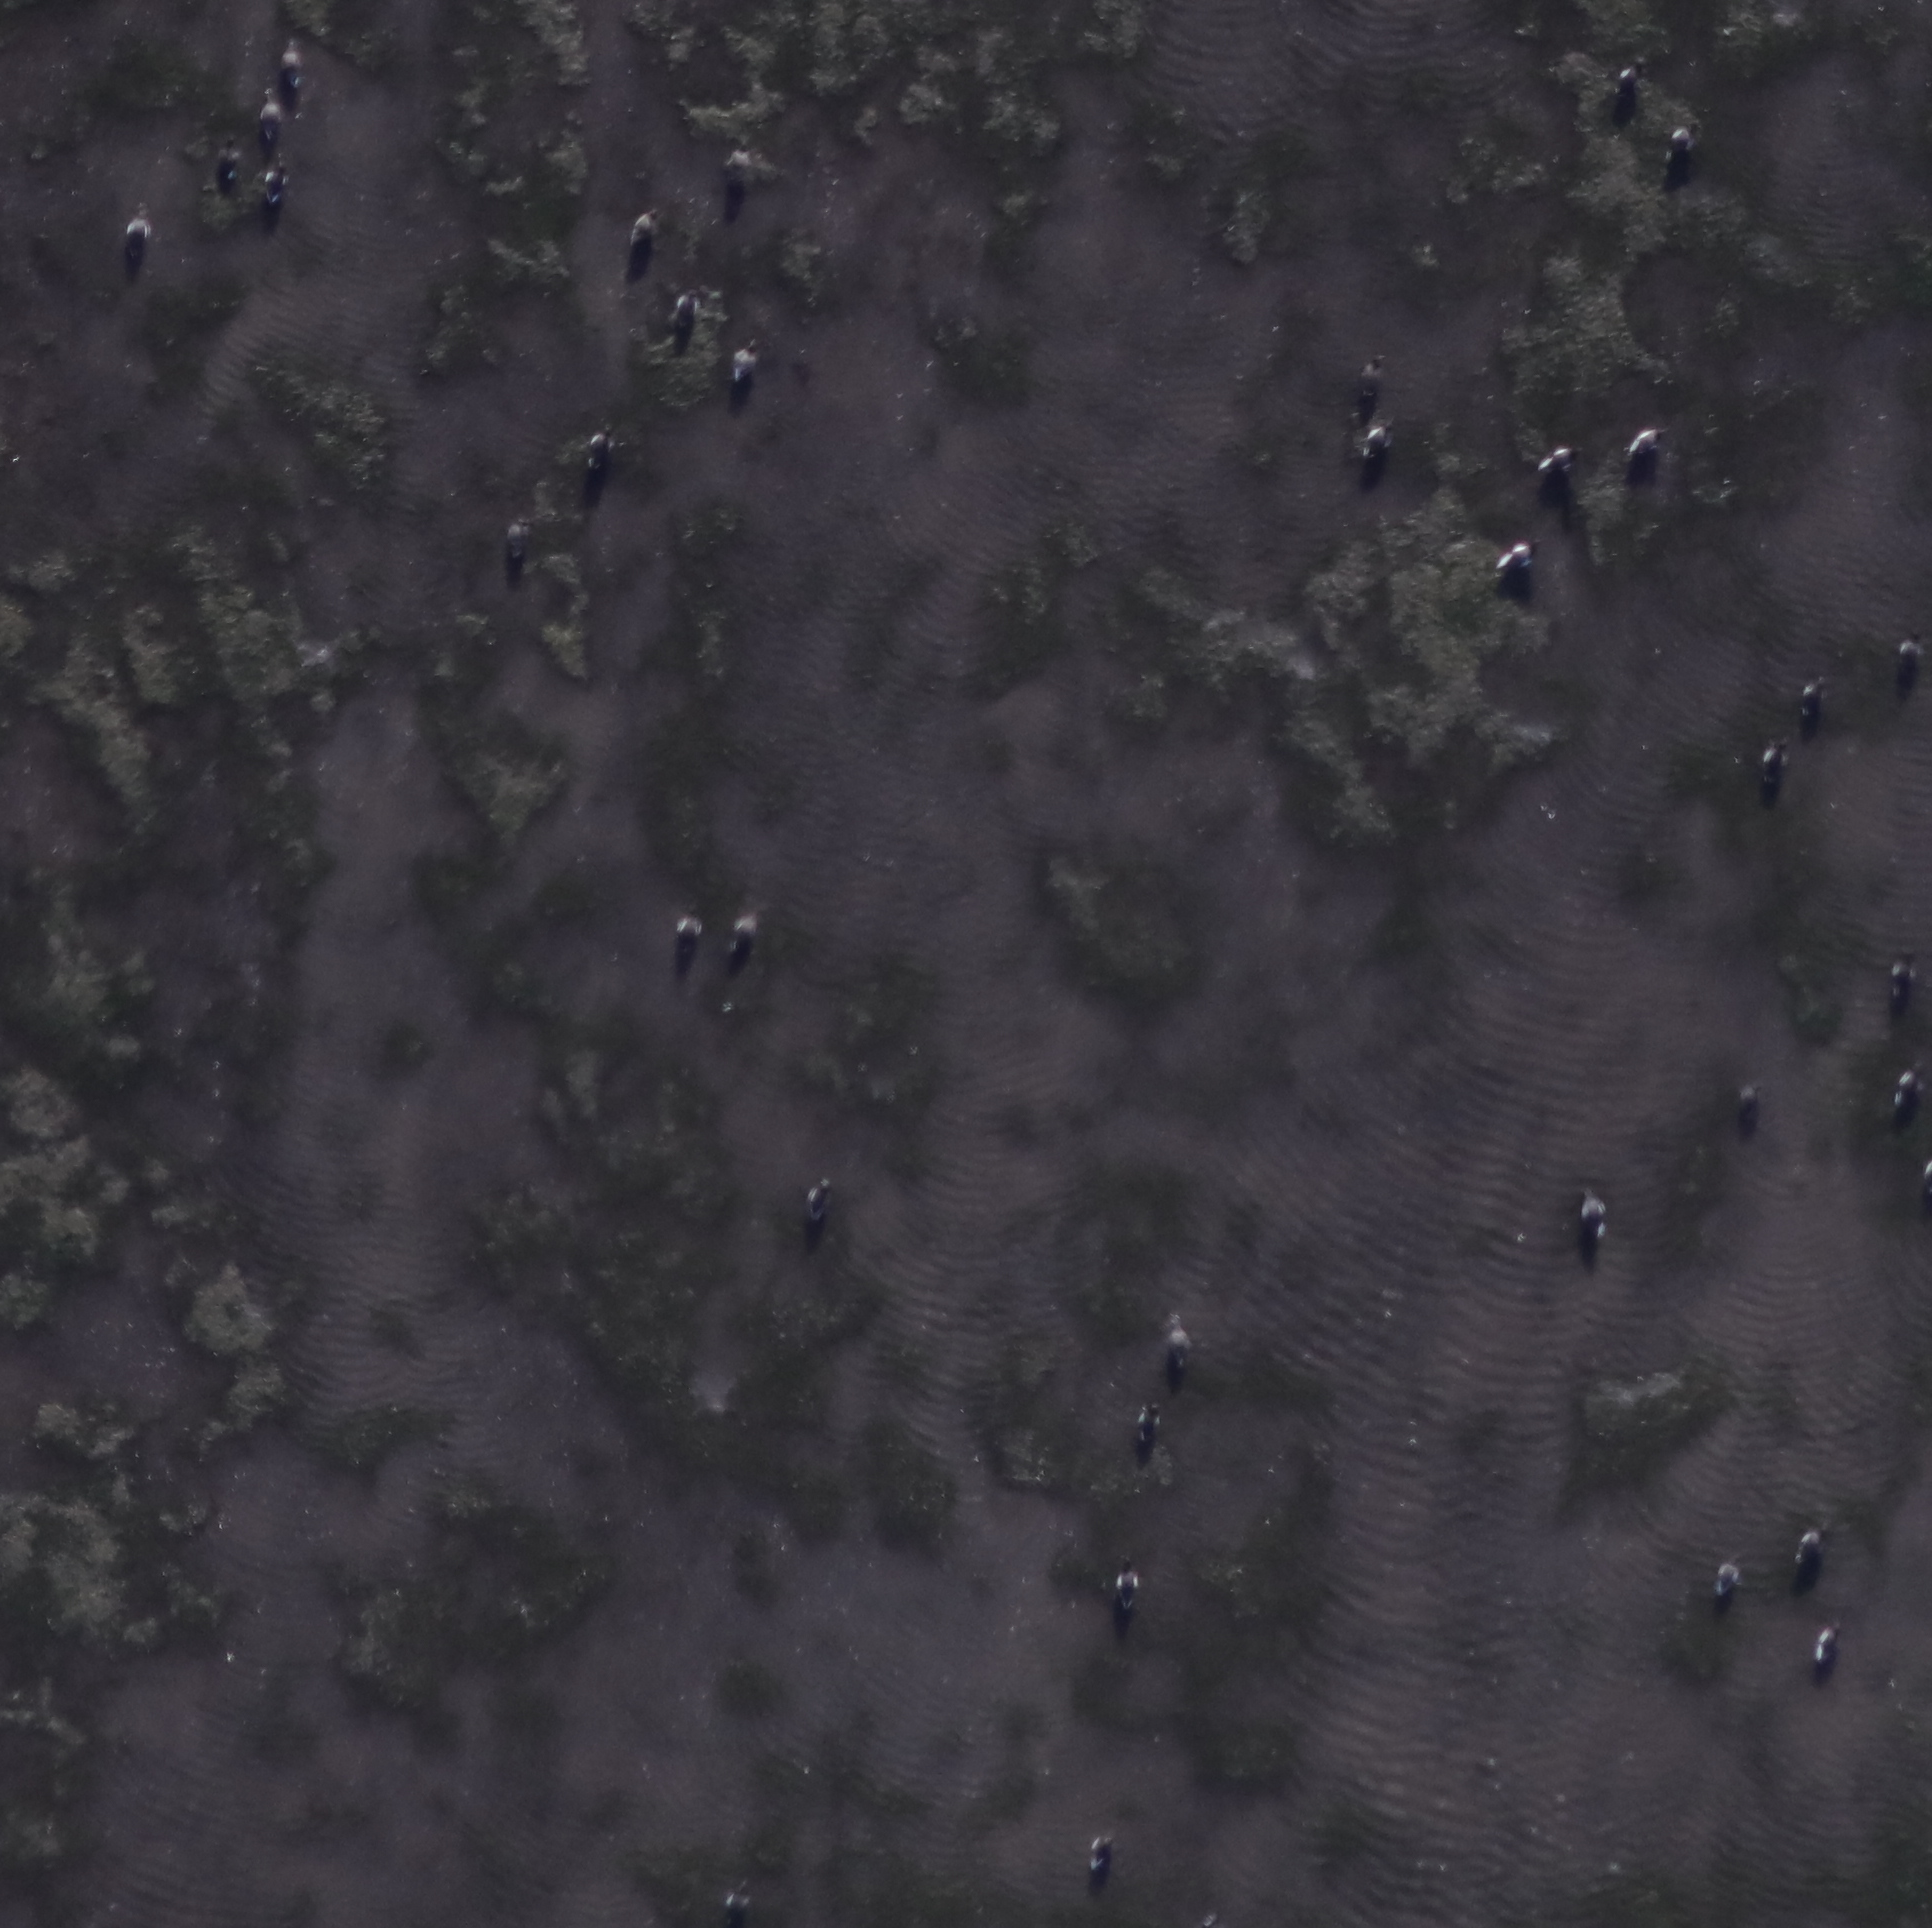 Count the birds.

36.